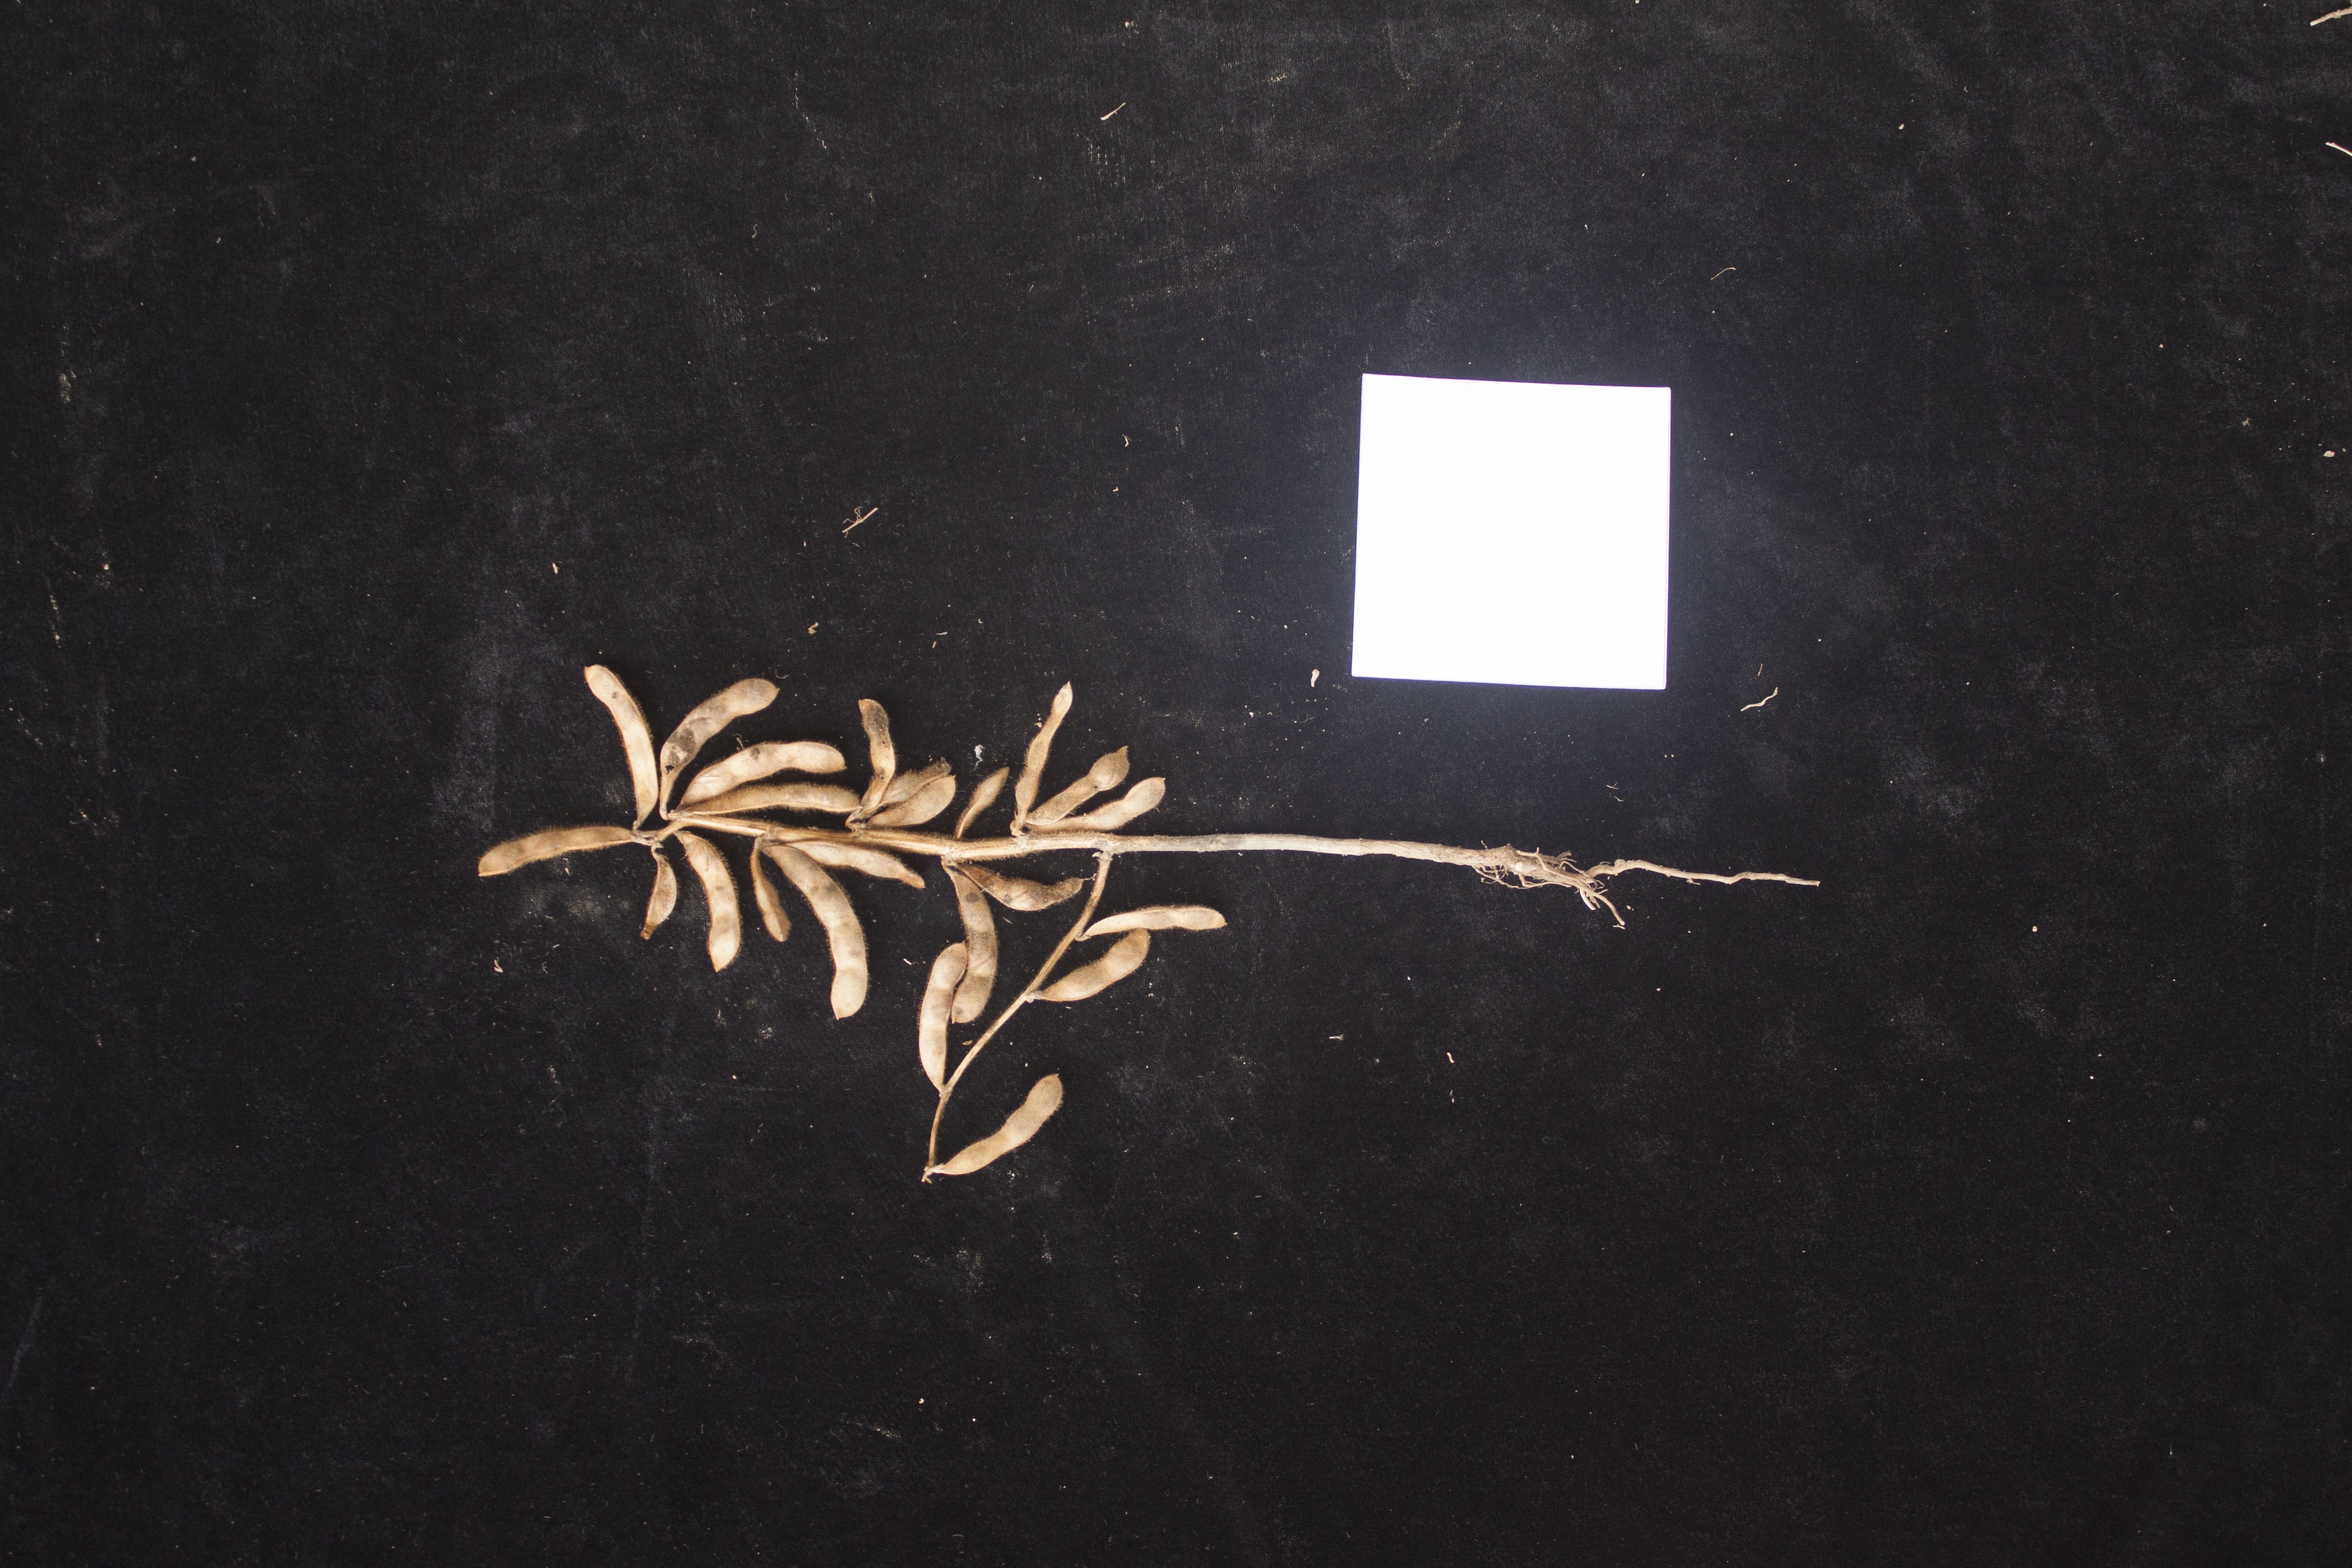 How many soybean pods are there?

23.